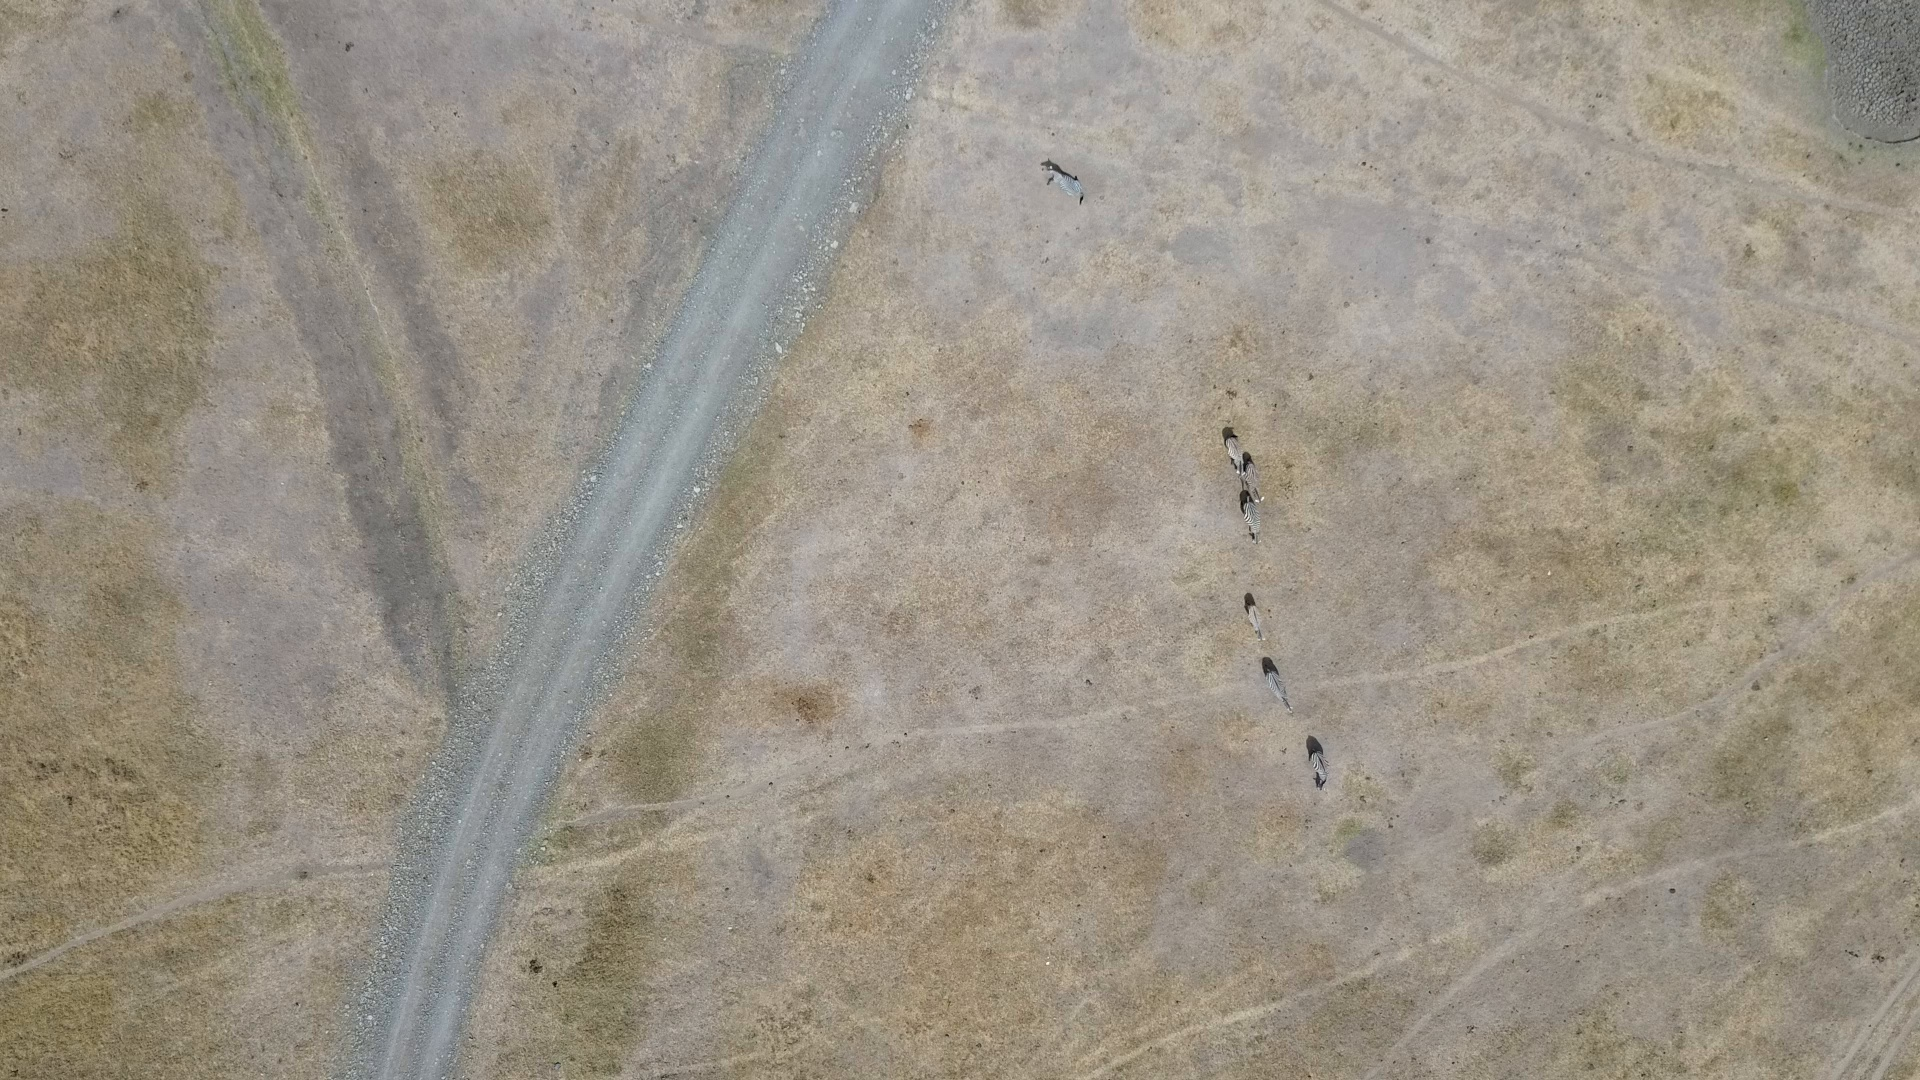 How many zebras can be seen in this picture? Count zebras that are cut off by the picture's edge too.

7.